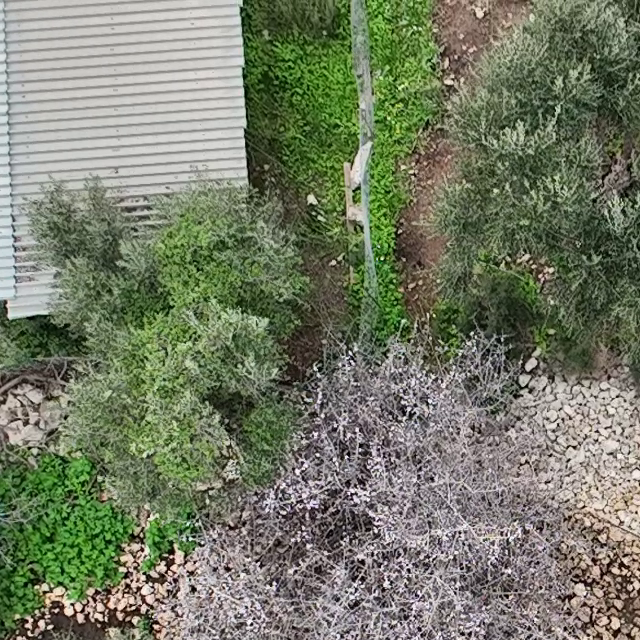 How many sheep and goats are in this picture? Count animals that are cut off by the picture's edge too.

0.